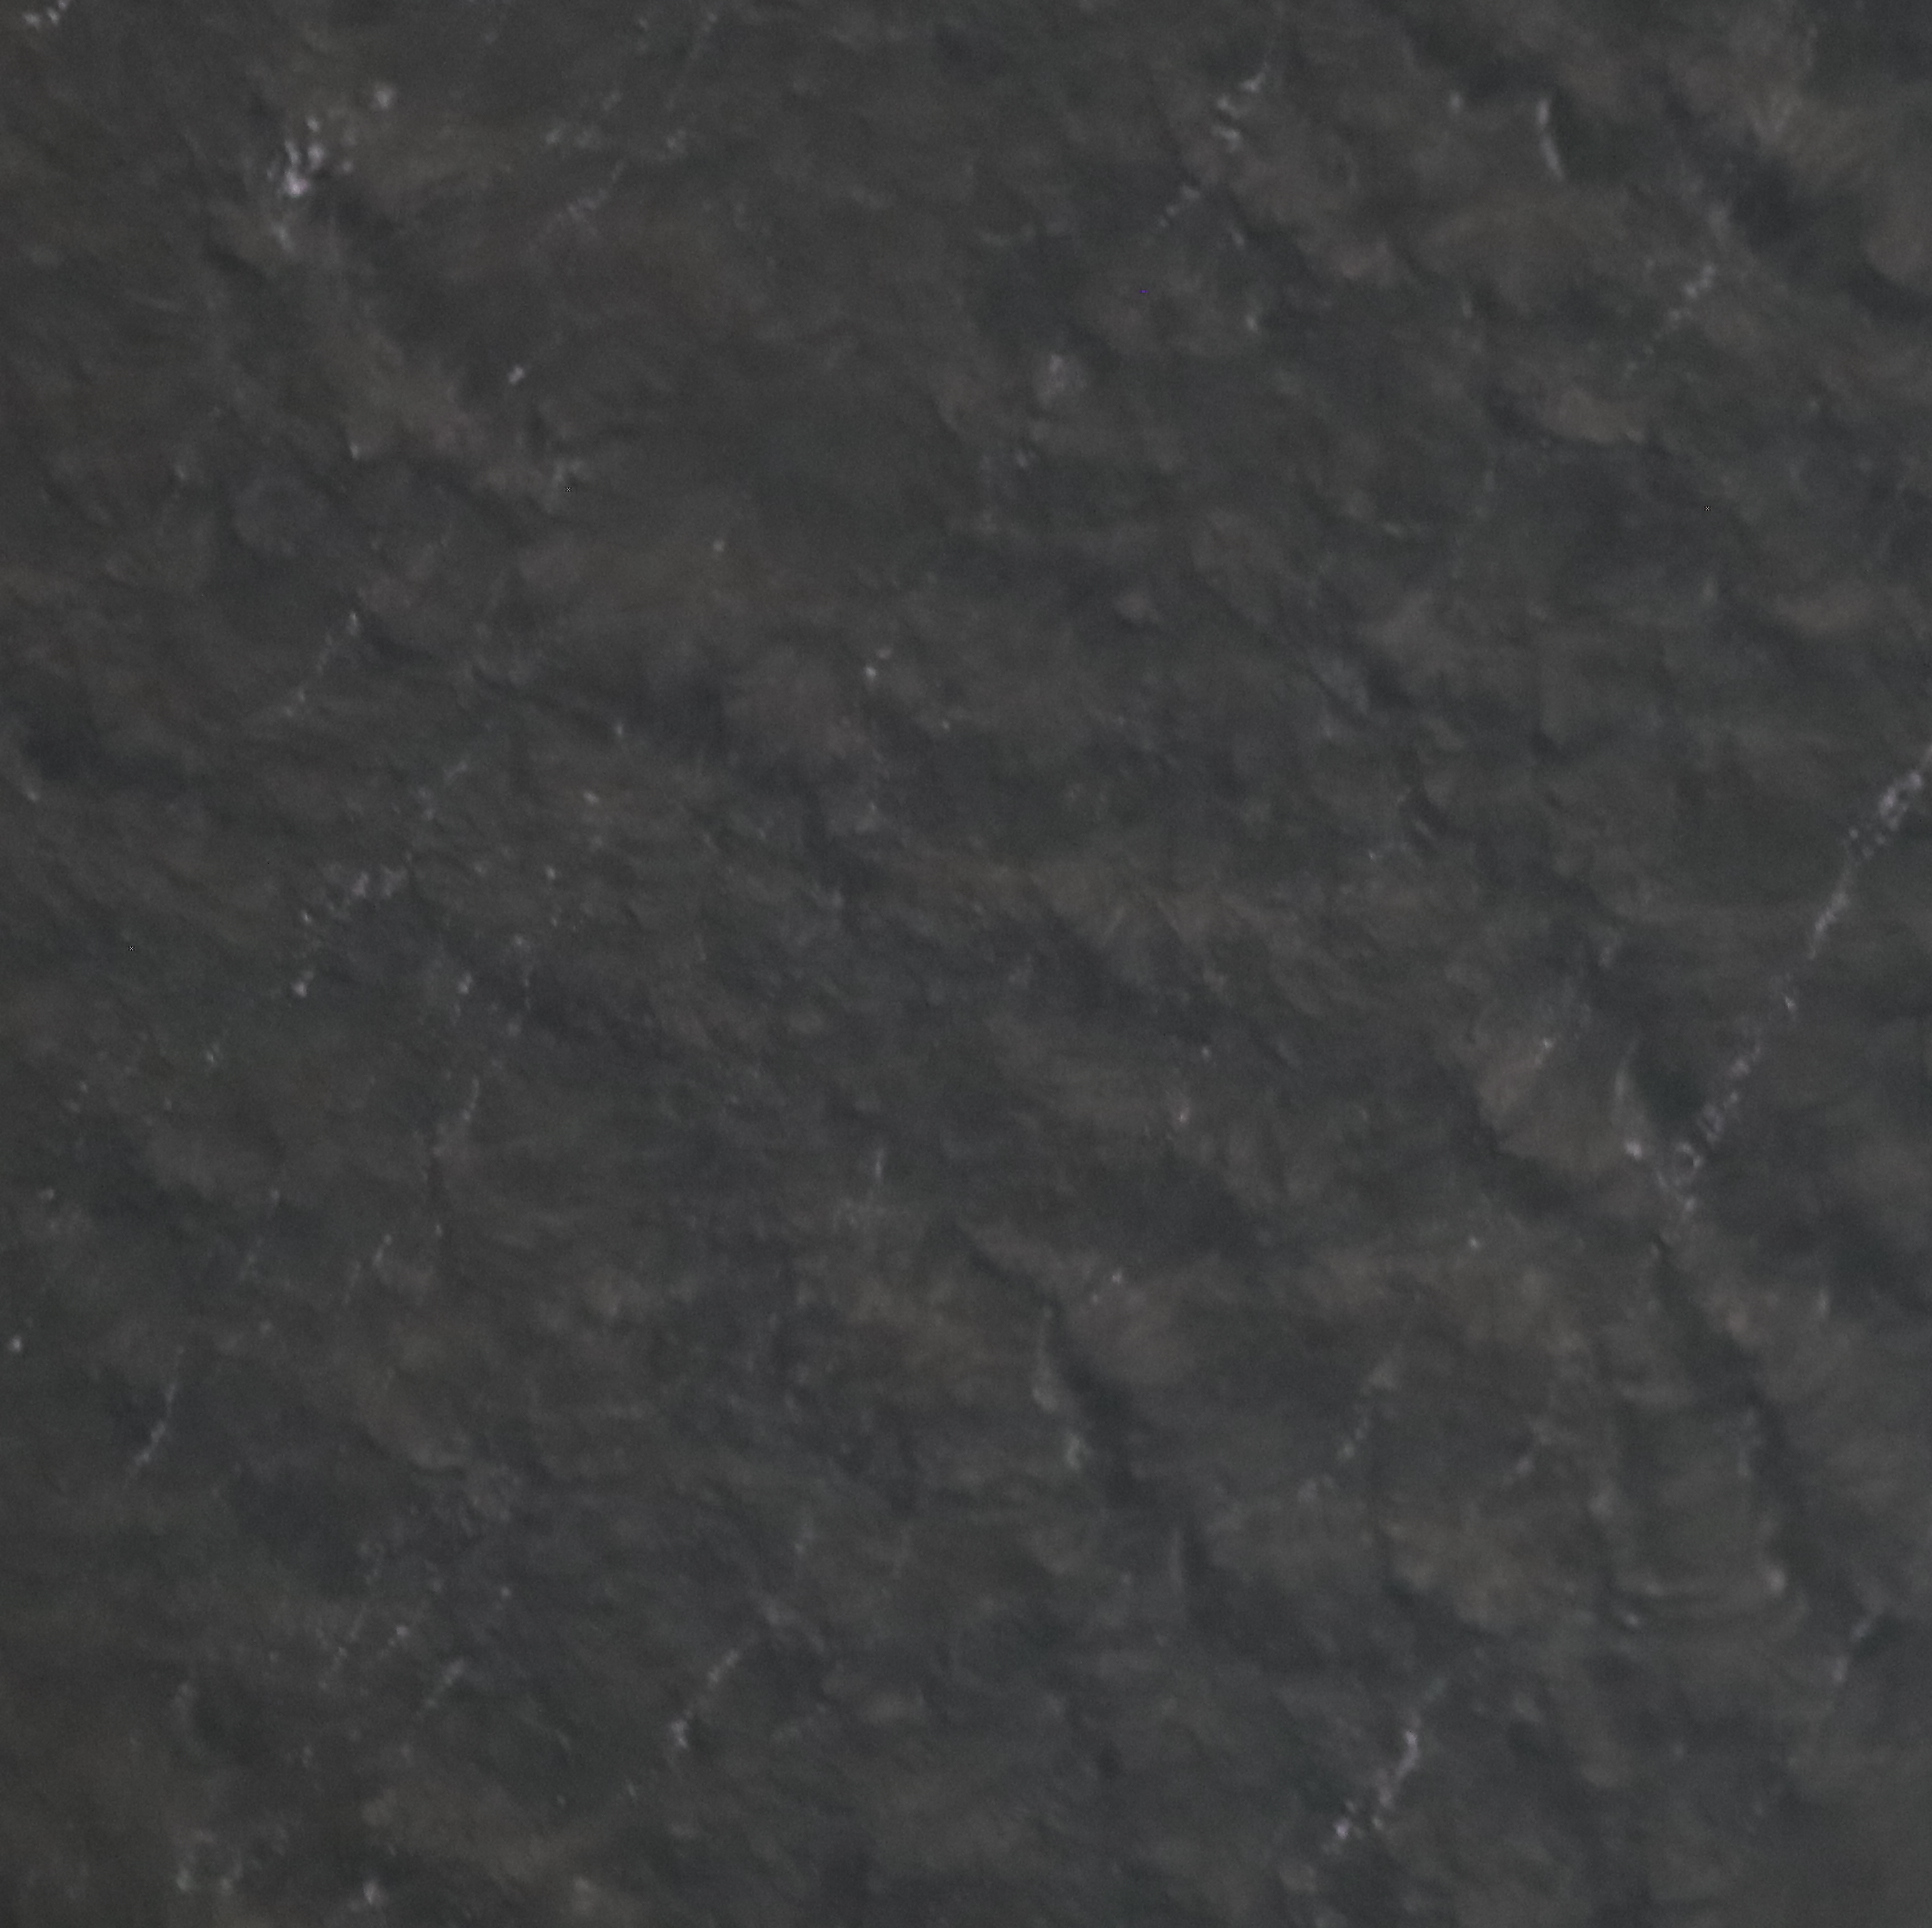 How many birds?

0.